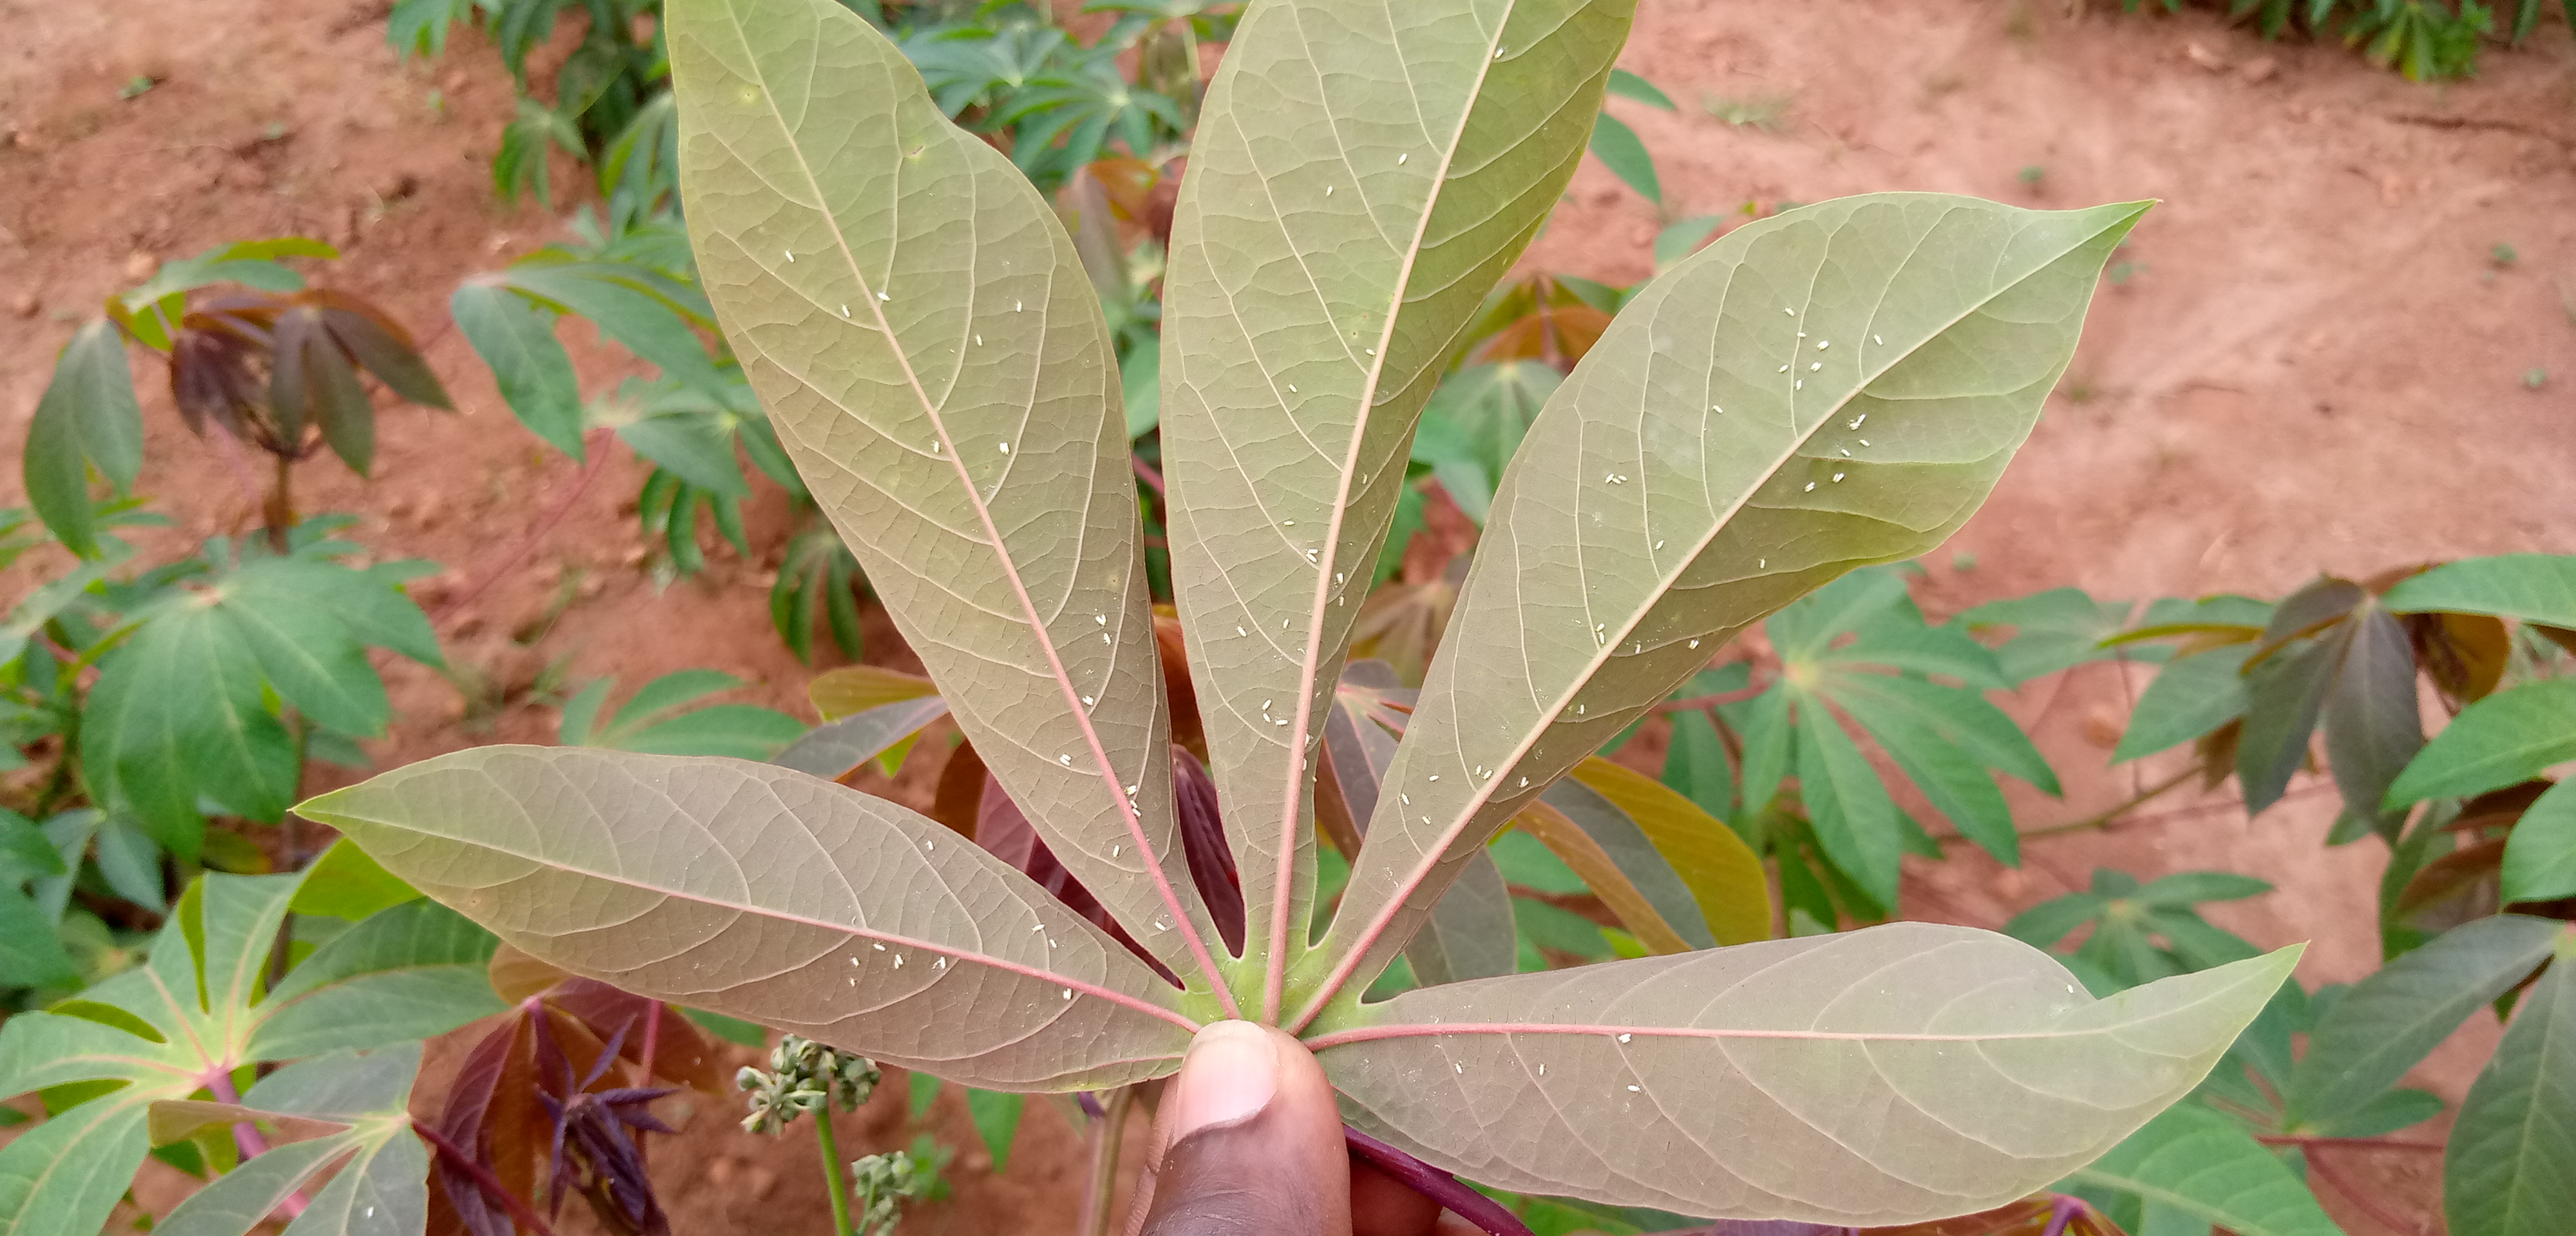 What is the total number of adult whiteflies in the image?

70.